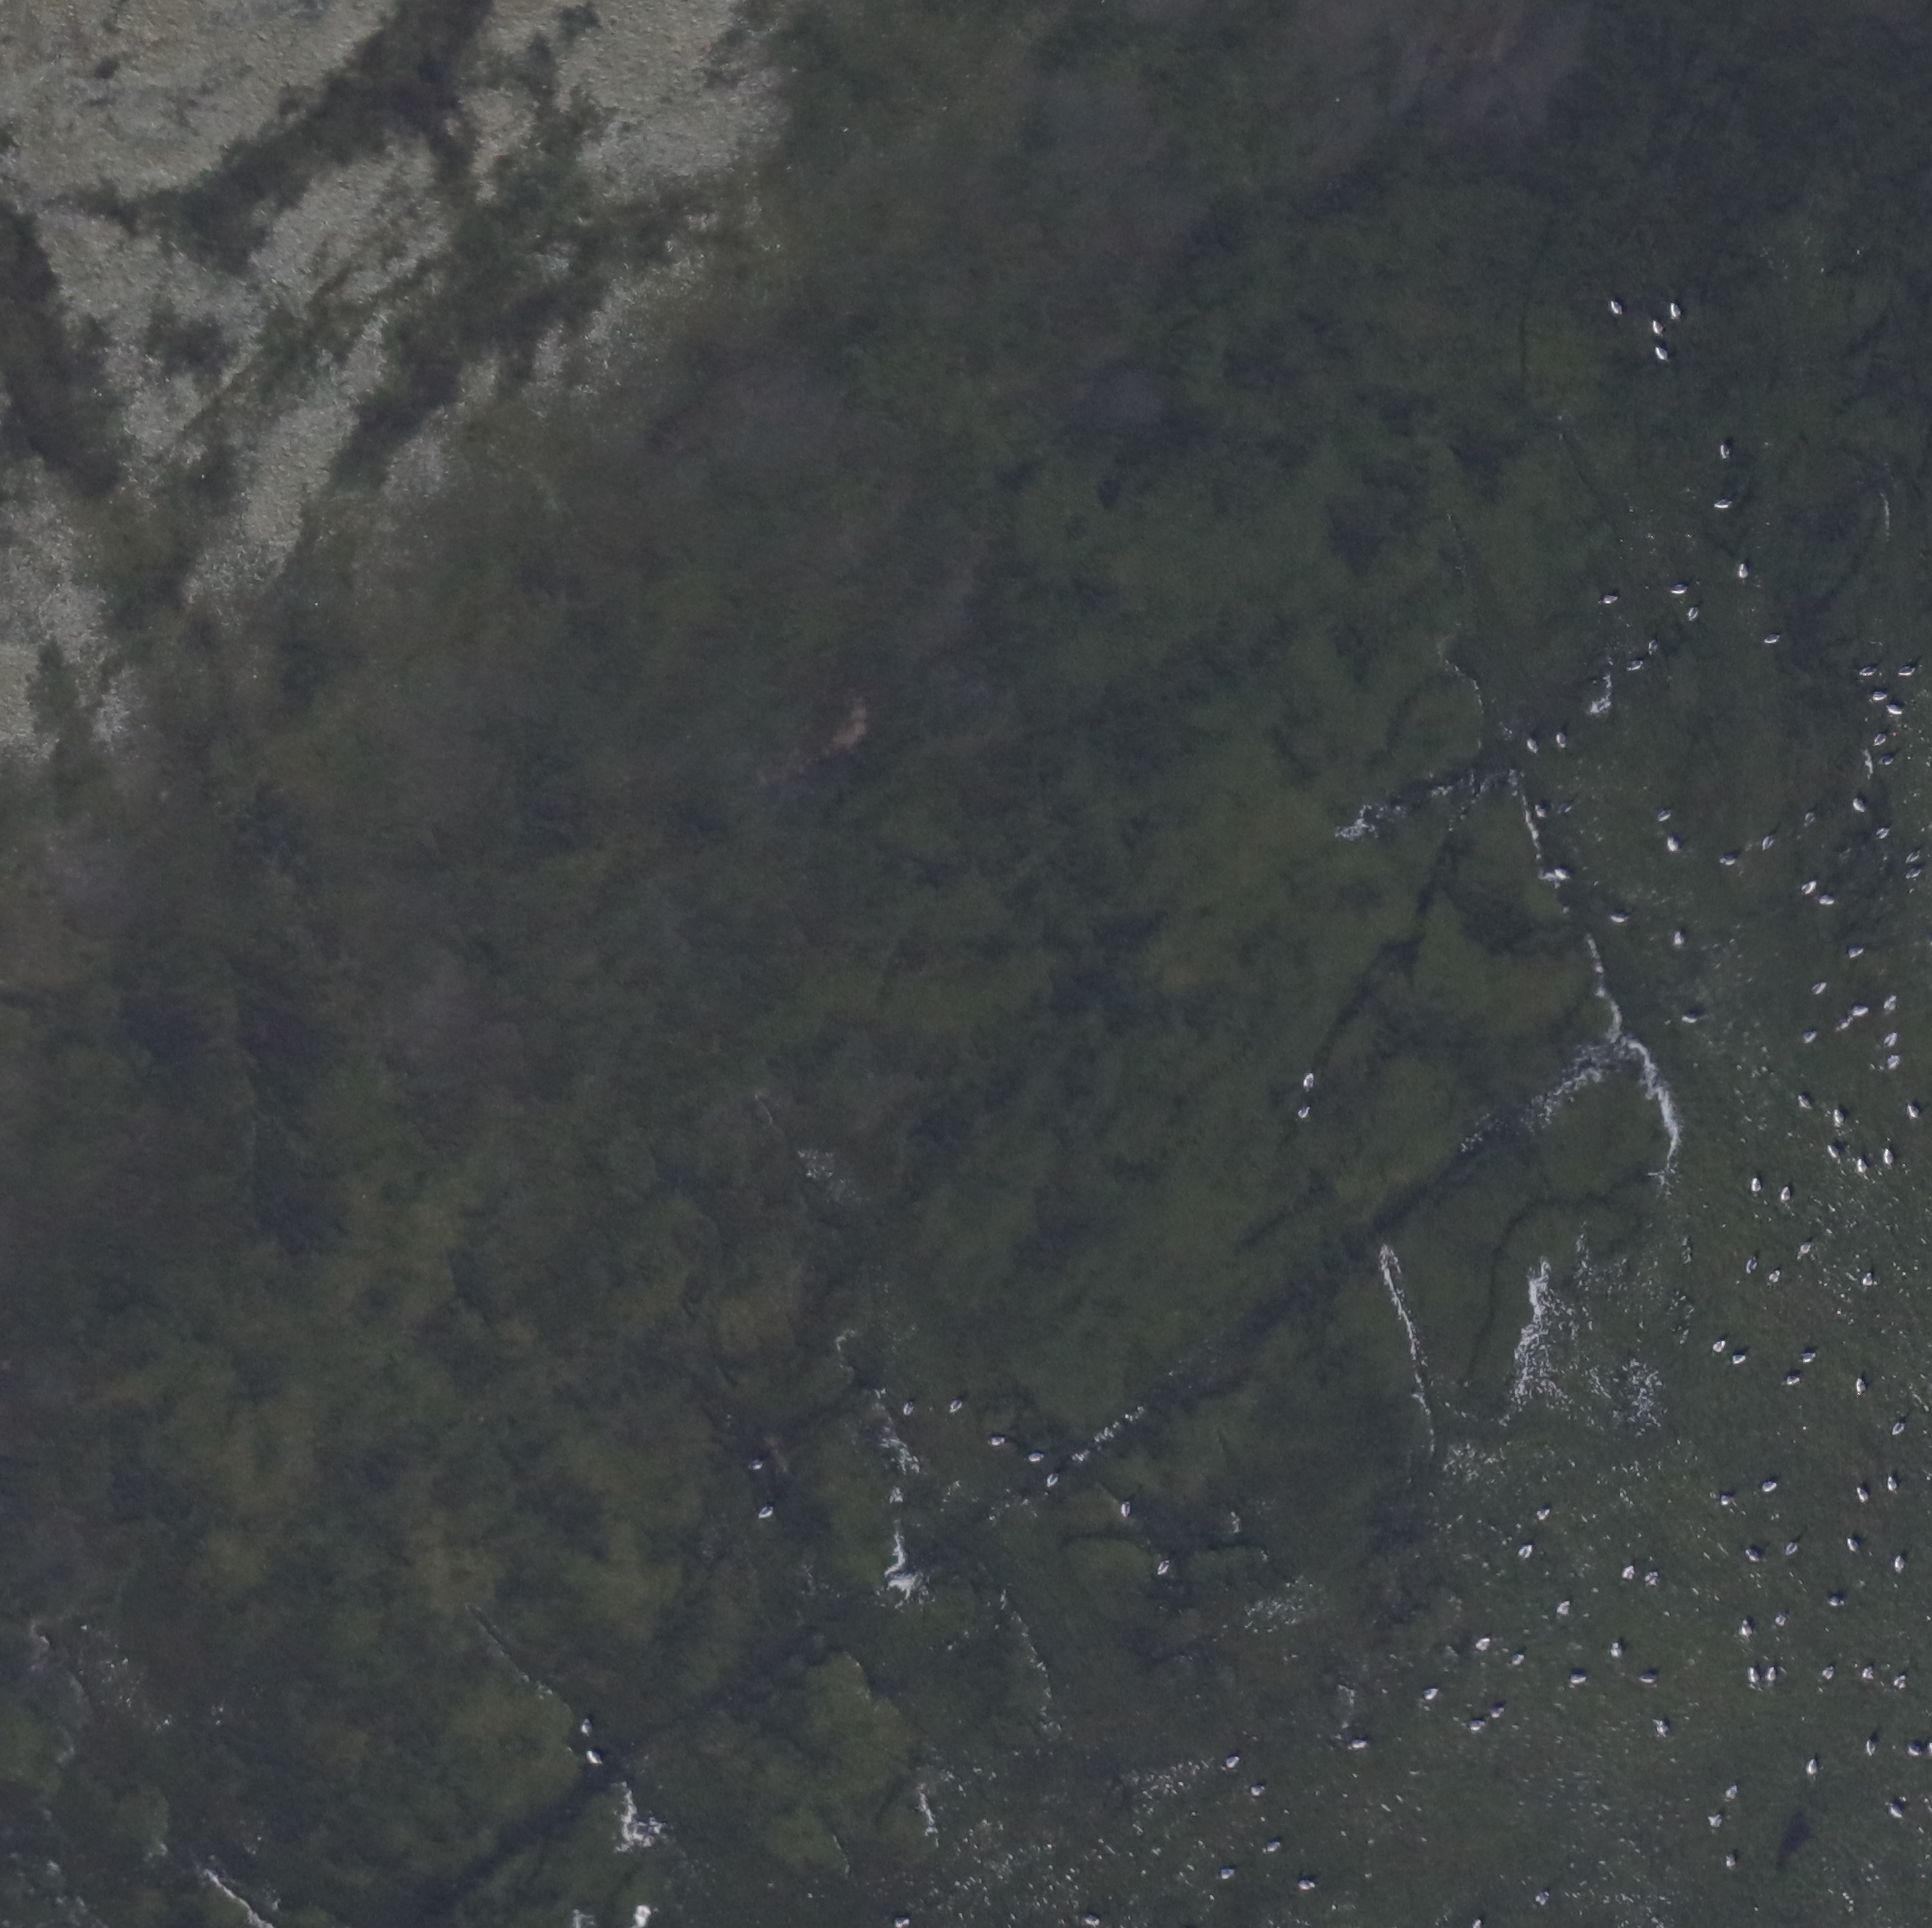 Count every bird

124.